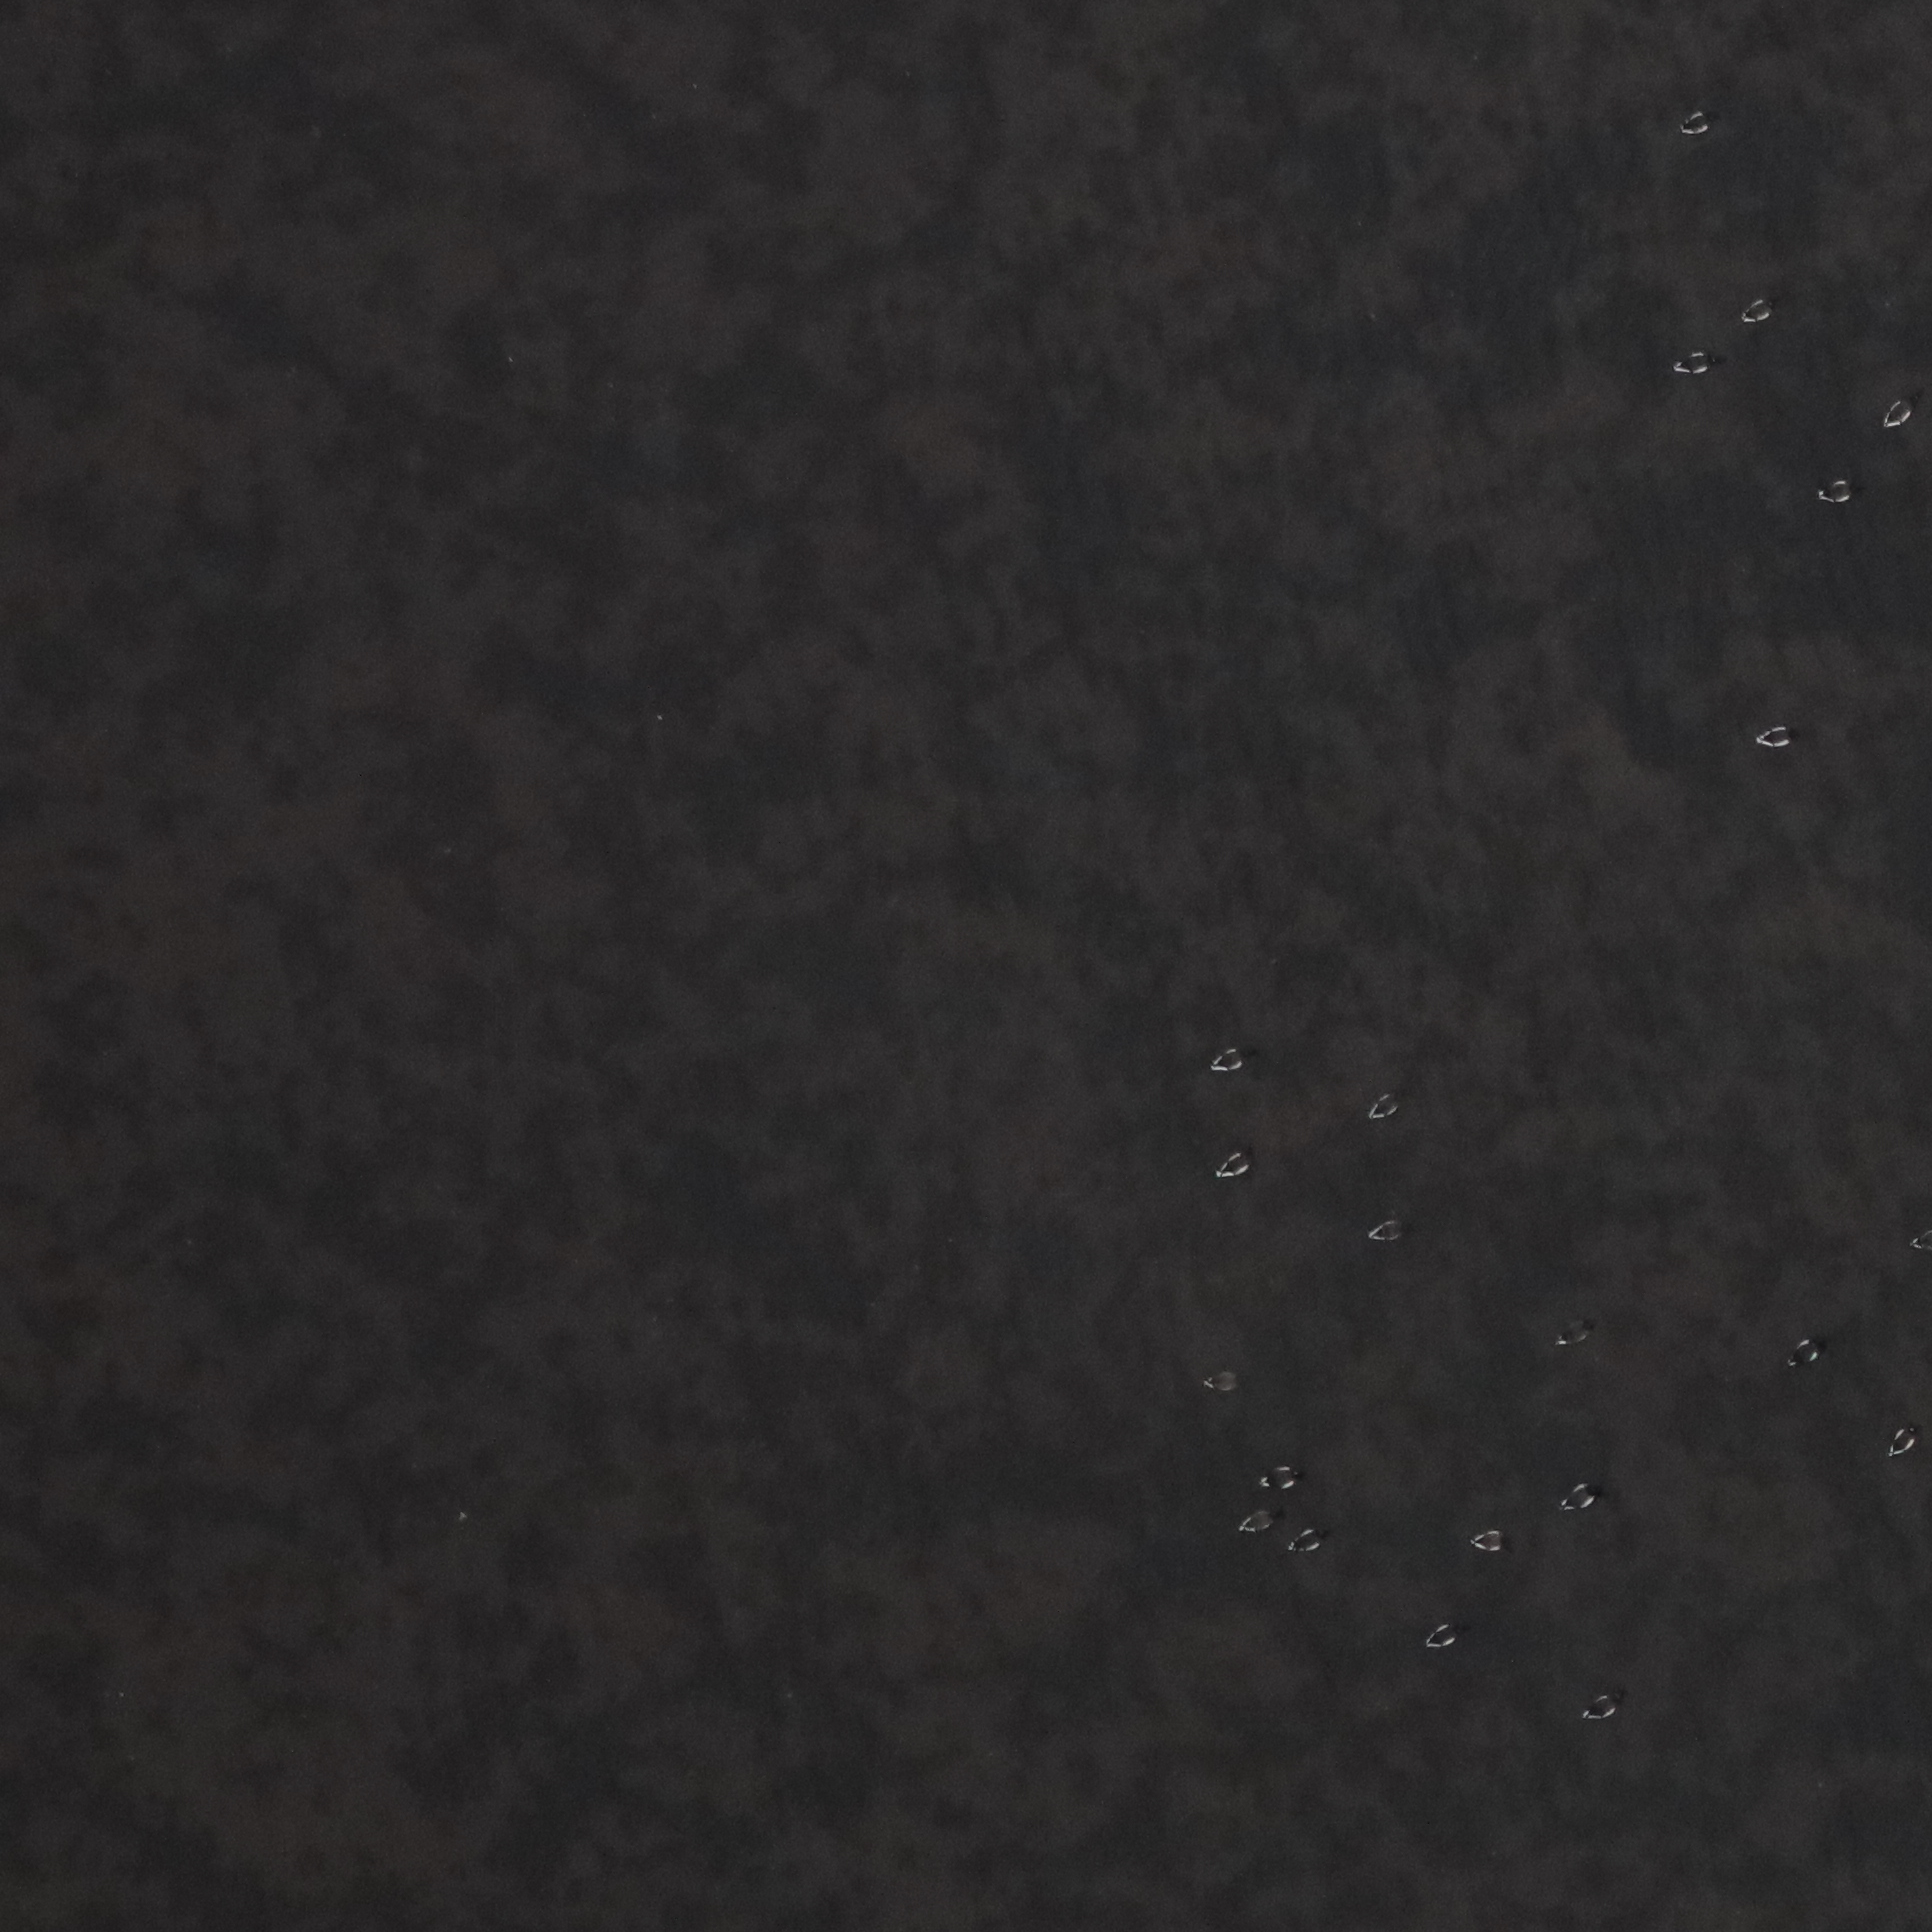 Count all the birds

22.